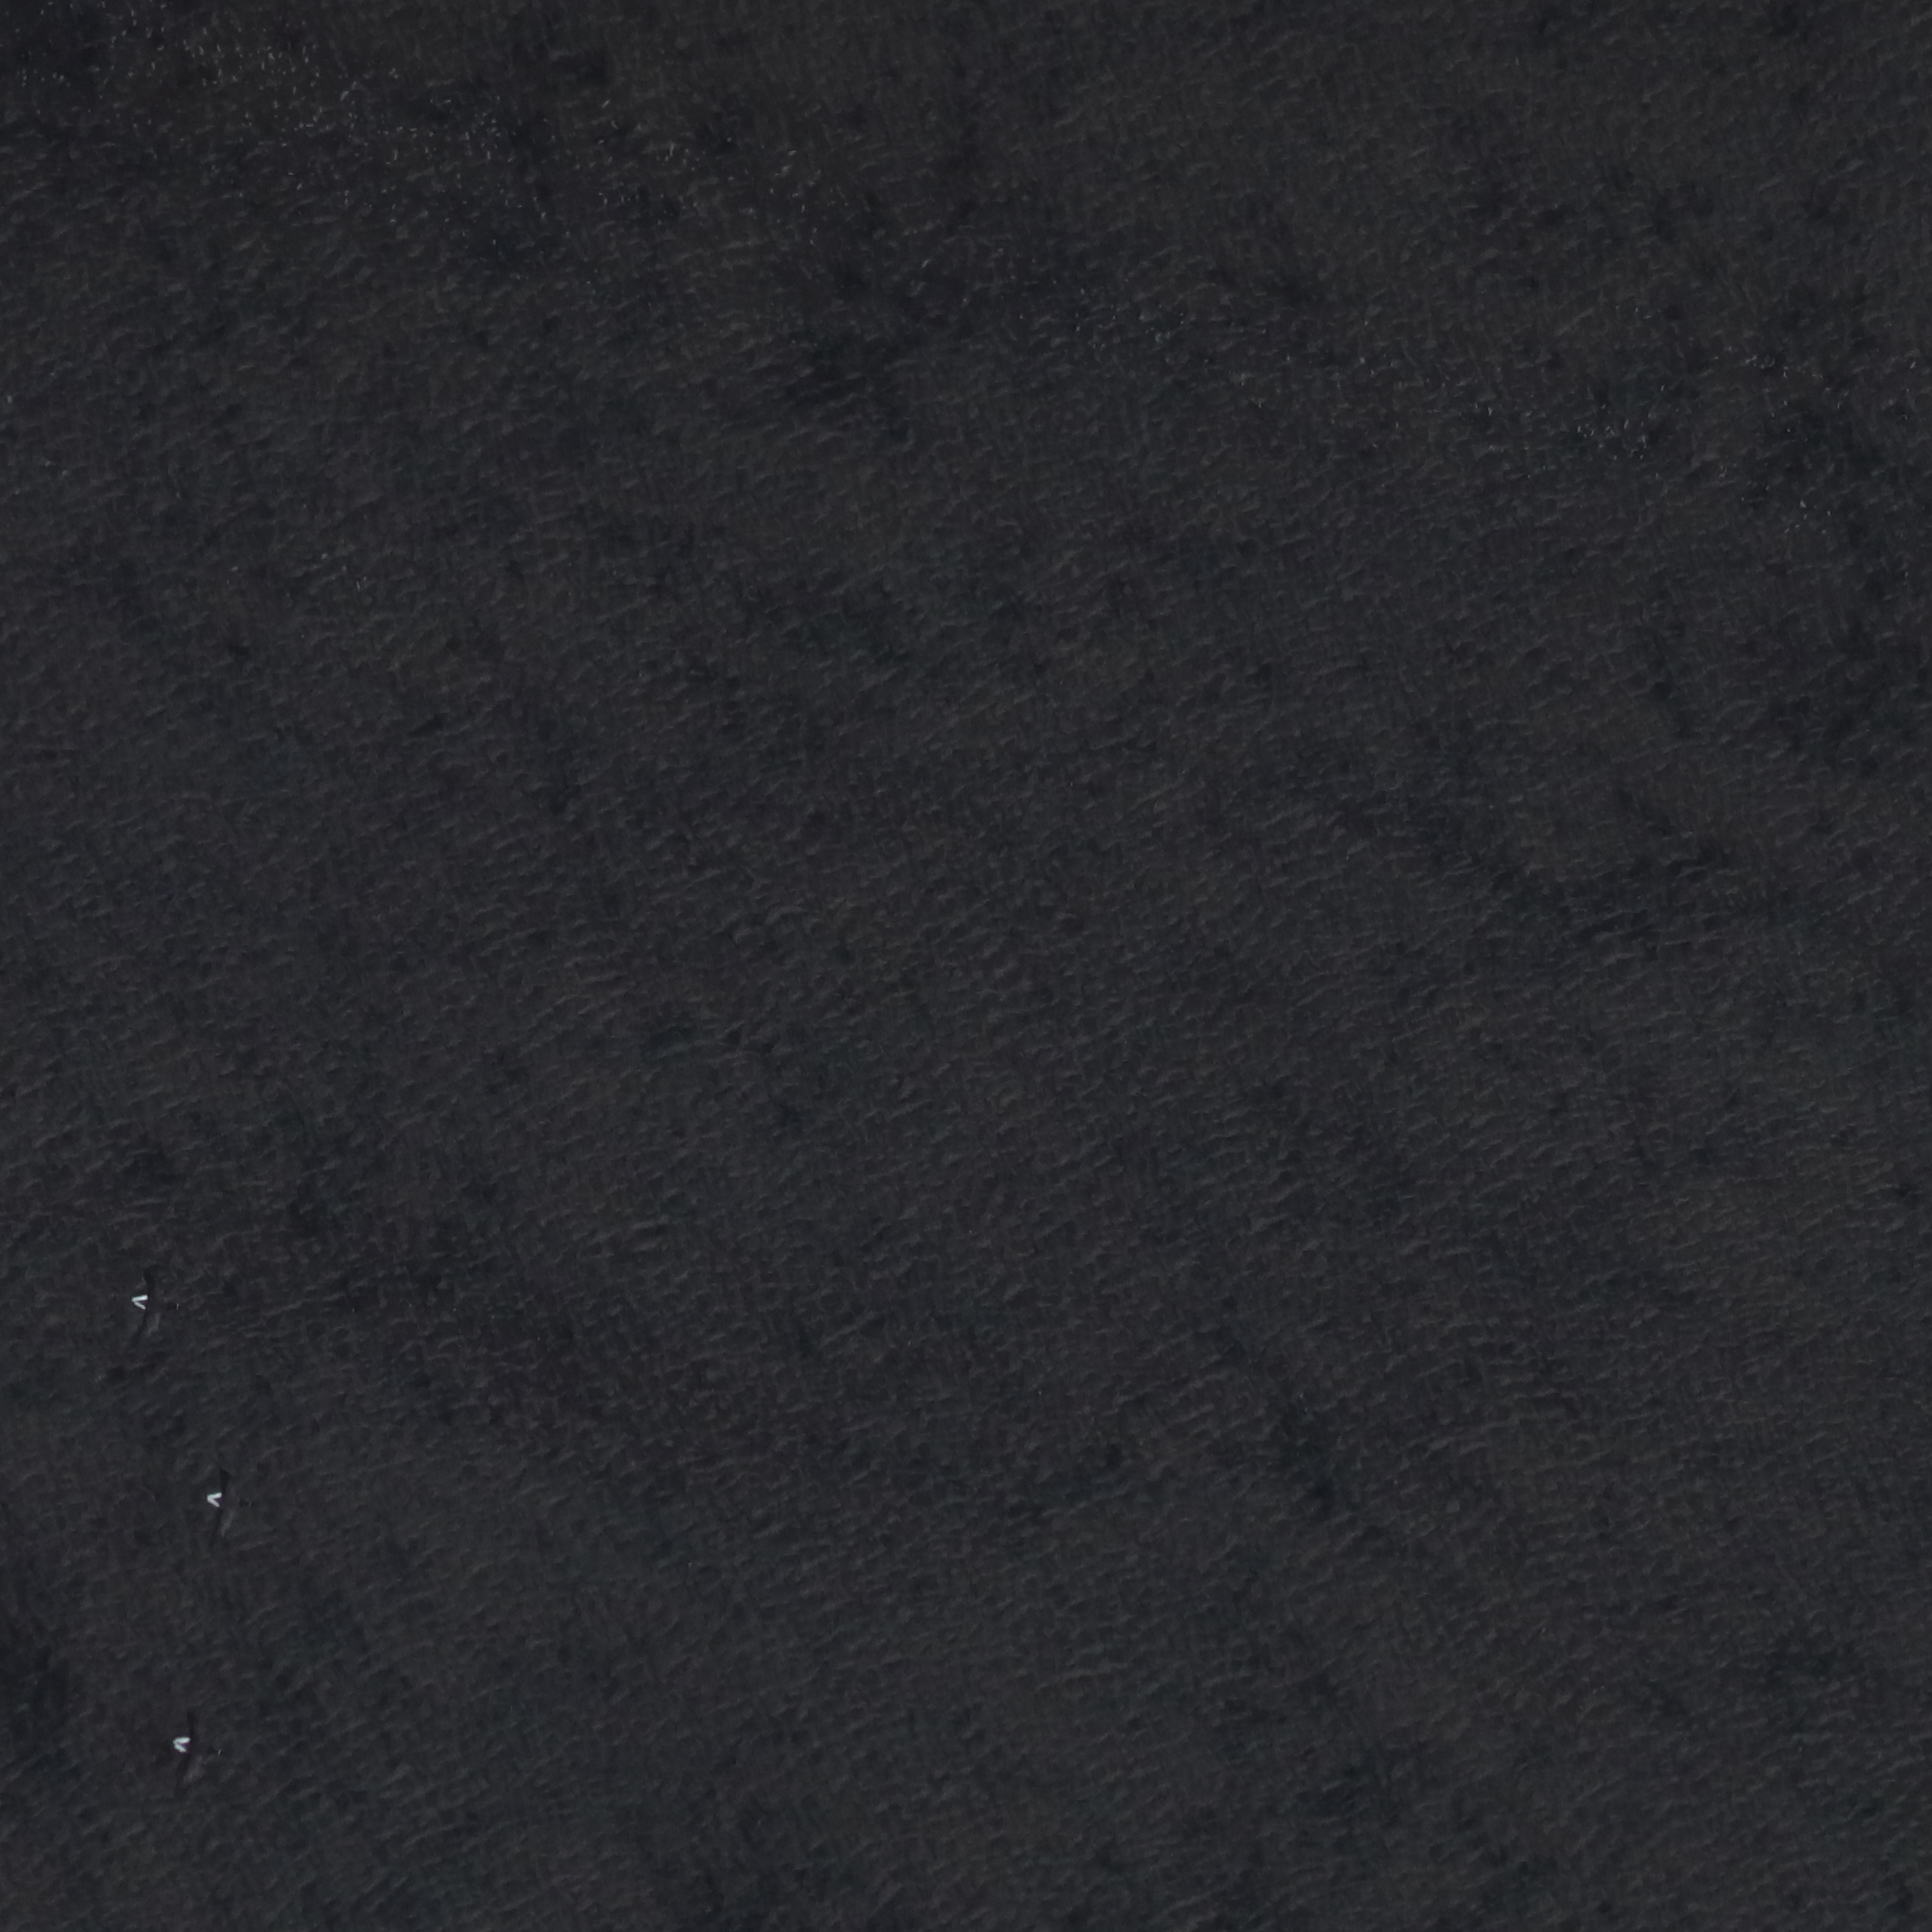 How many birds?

3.